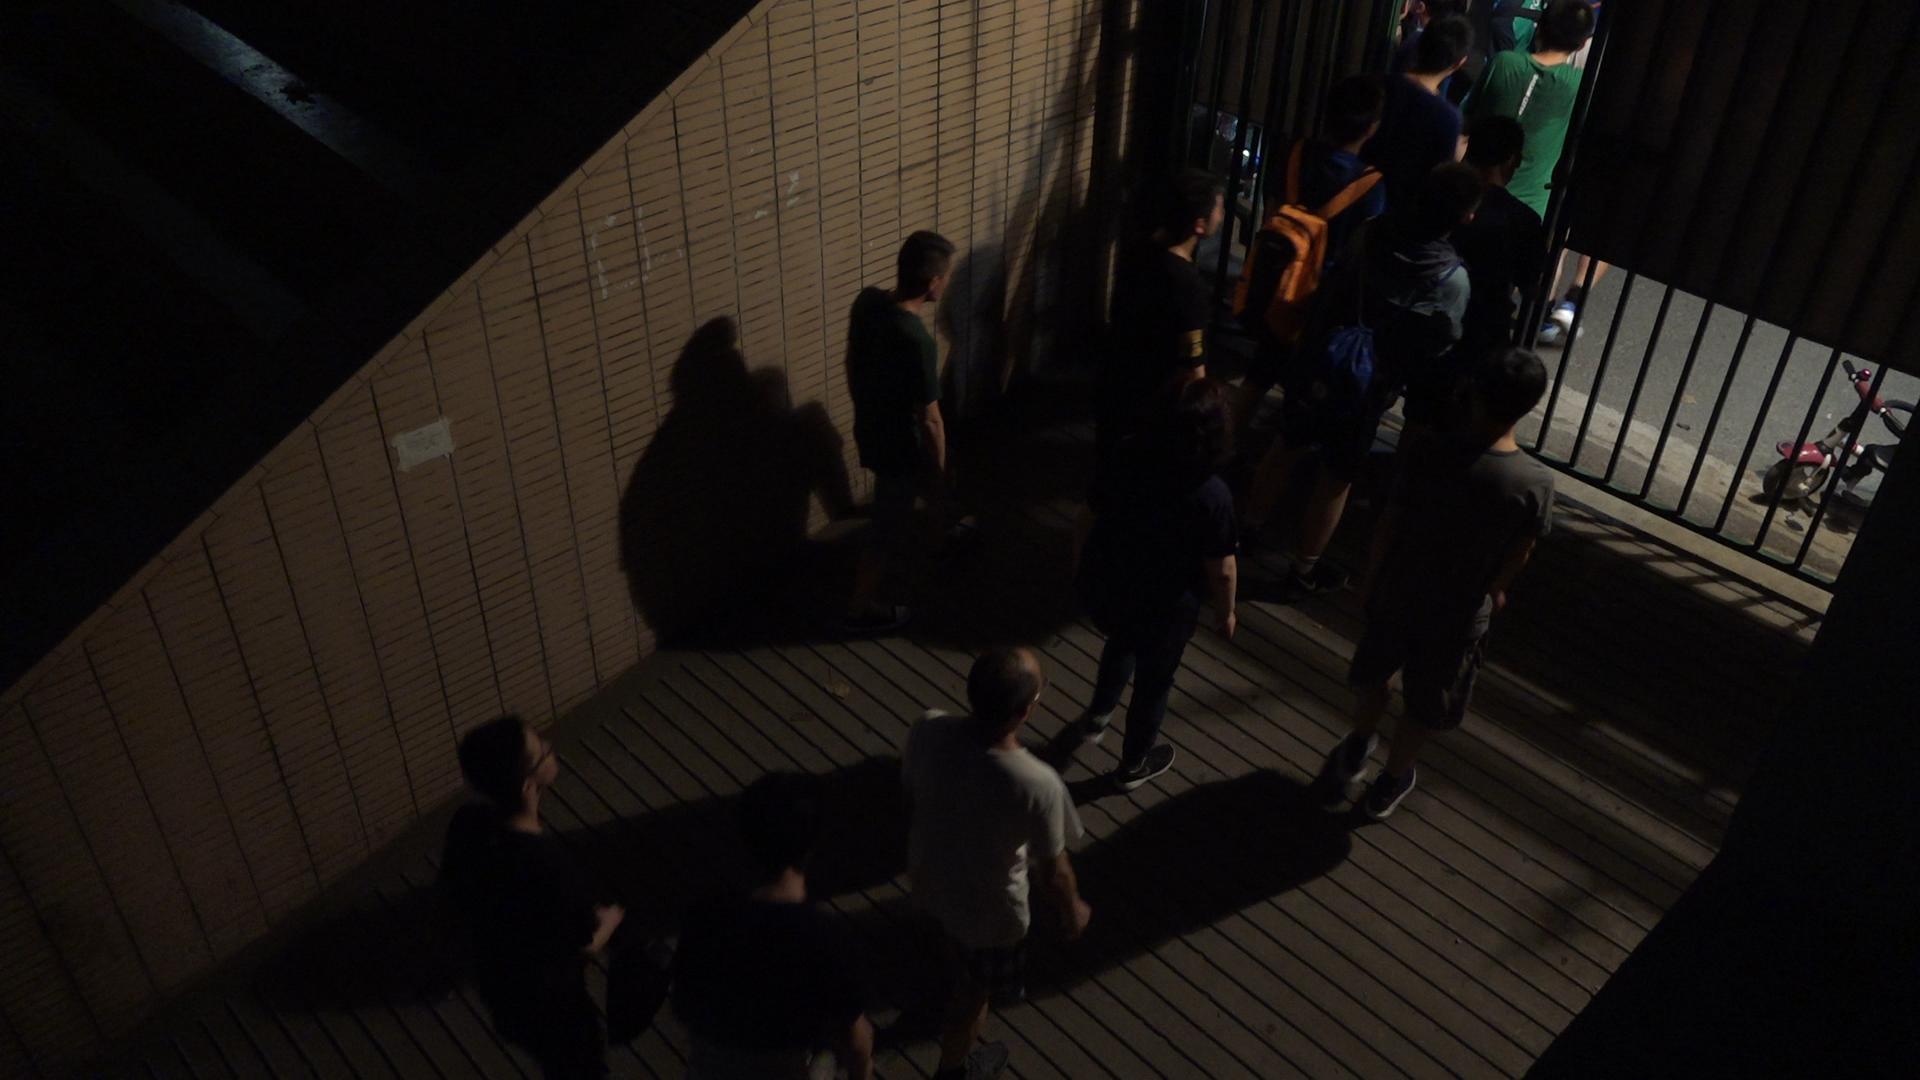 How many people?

12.